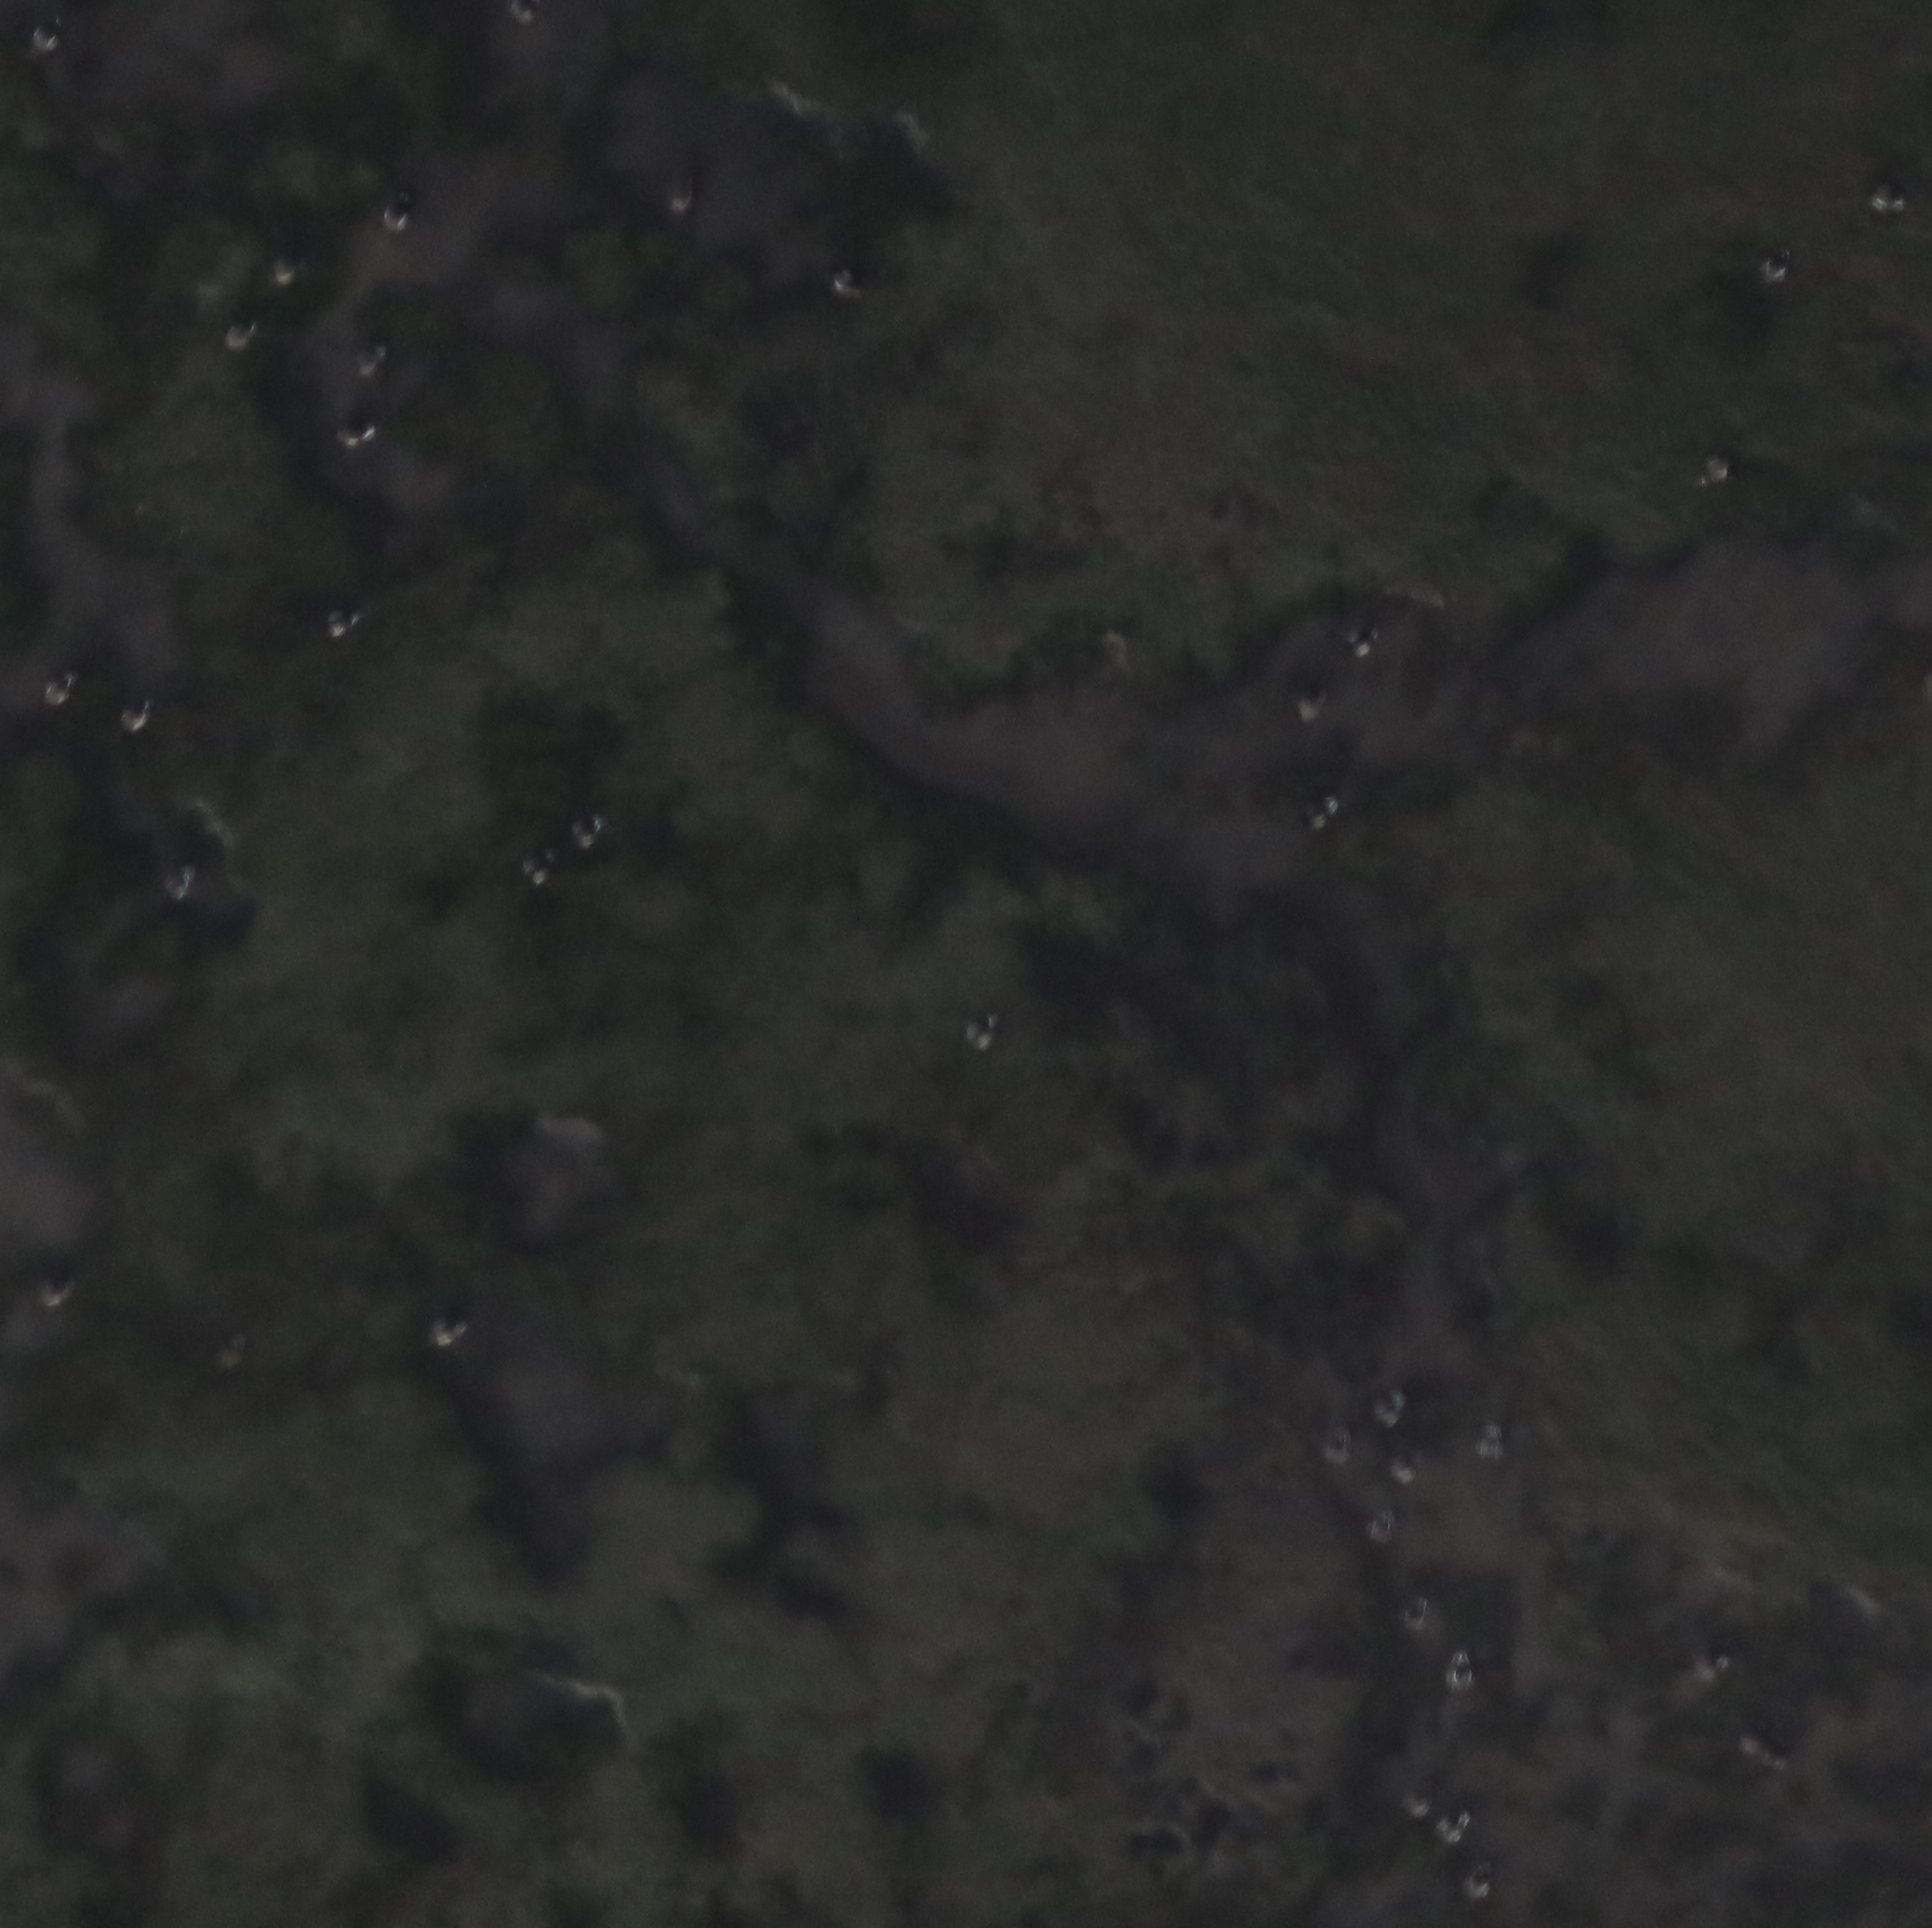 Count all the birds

36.